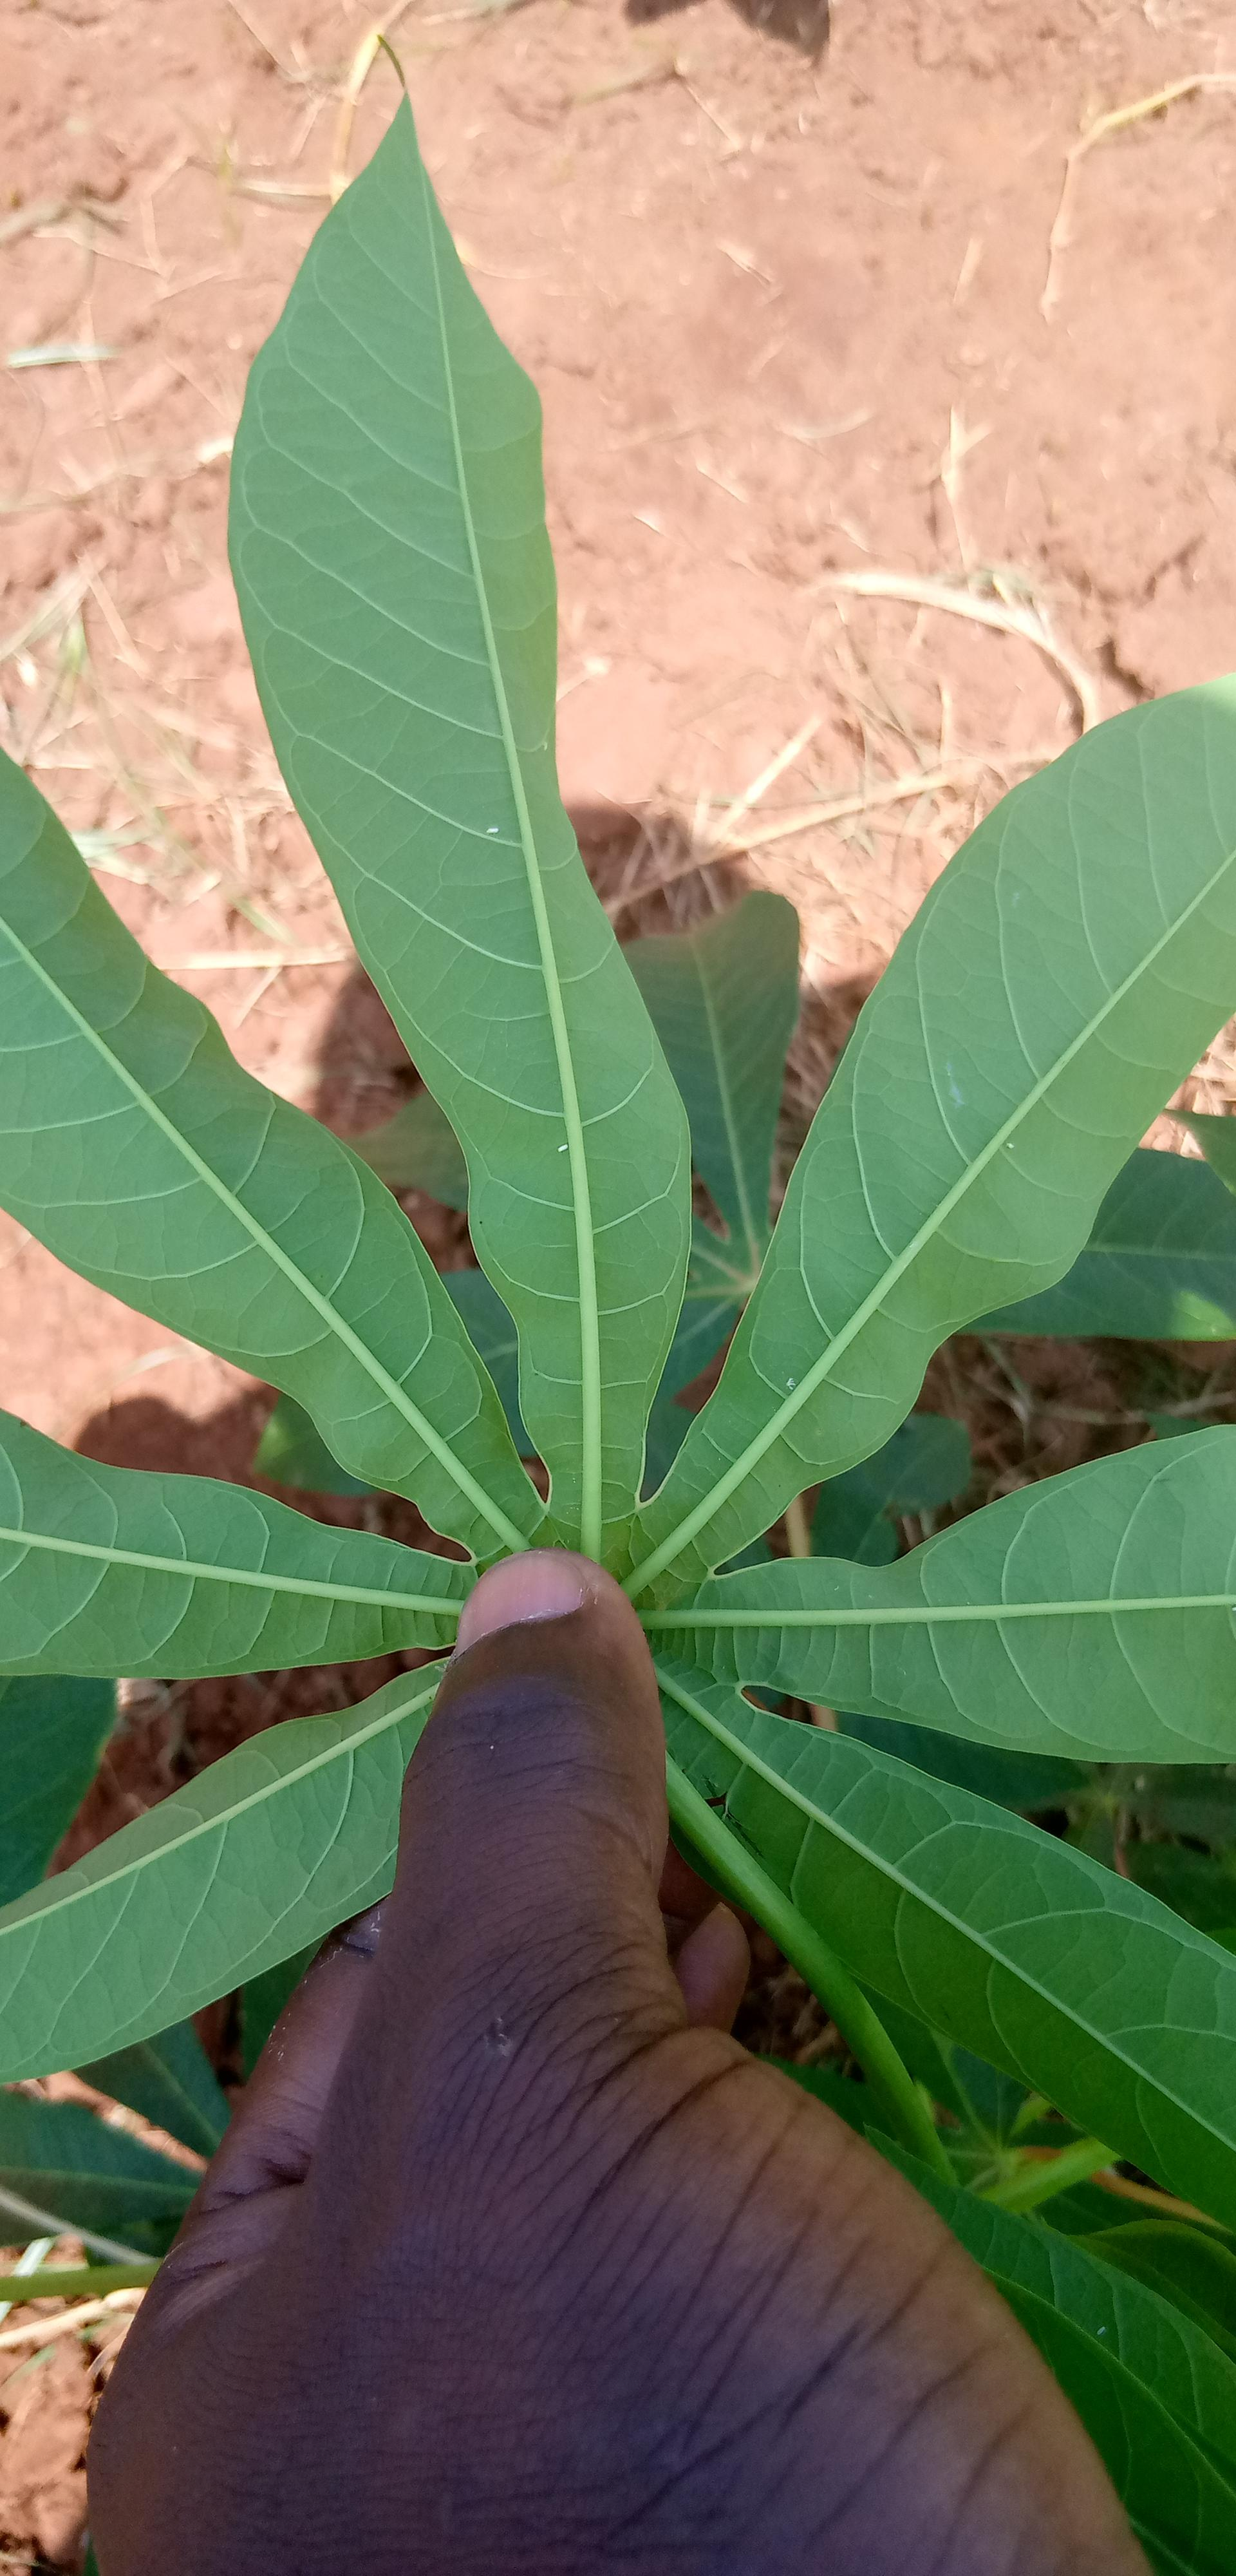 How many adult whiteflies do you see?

4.